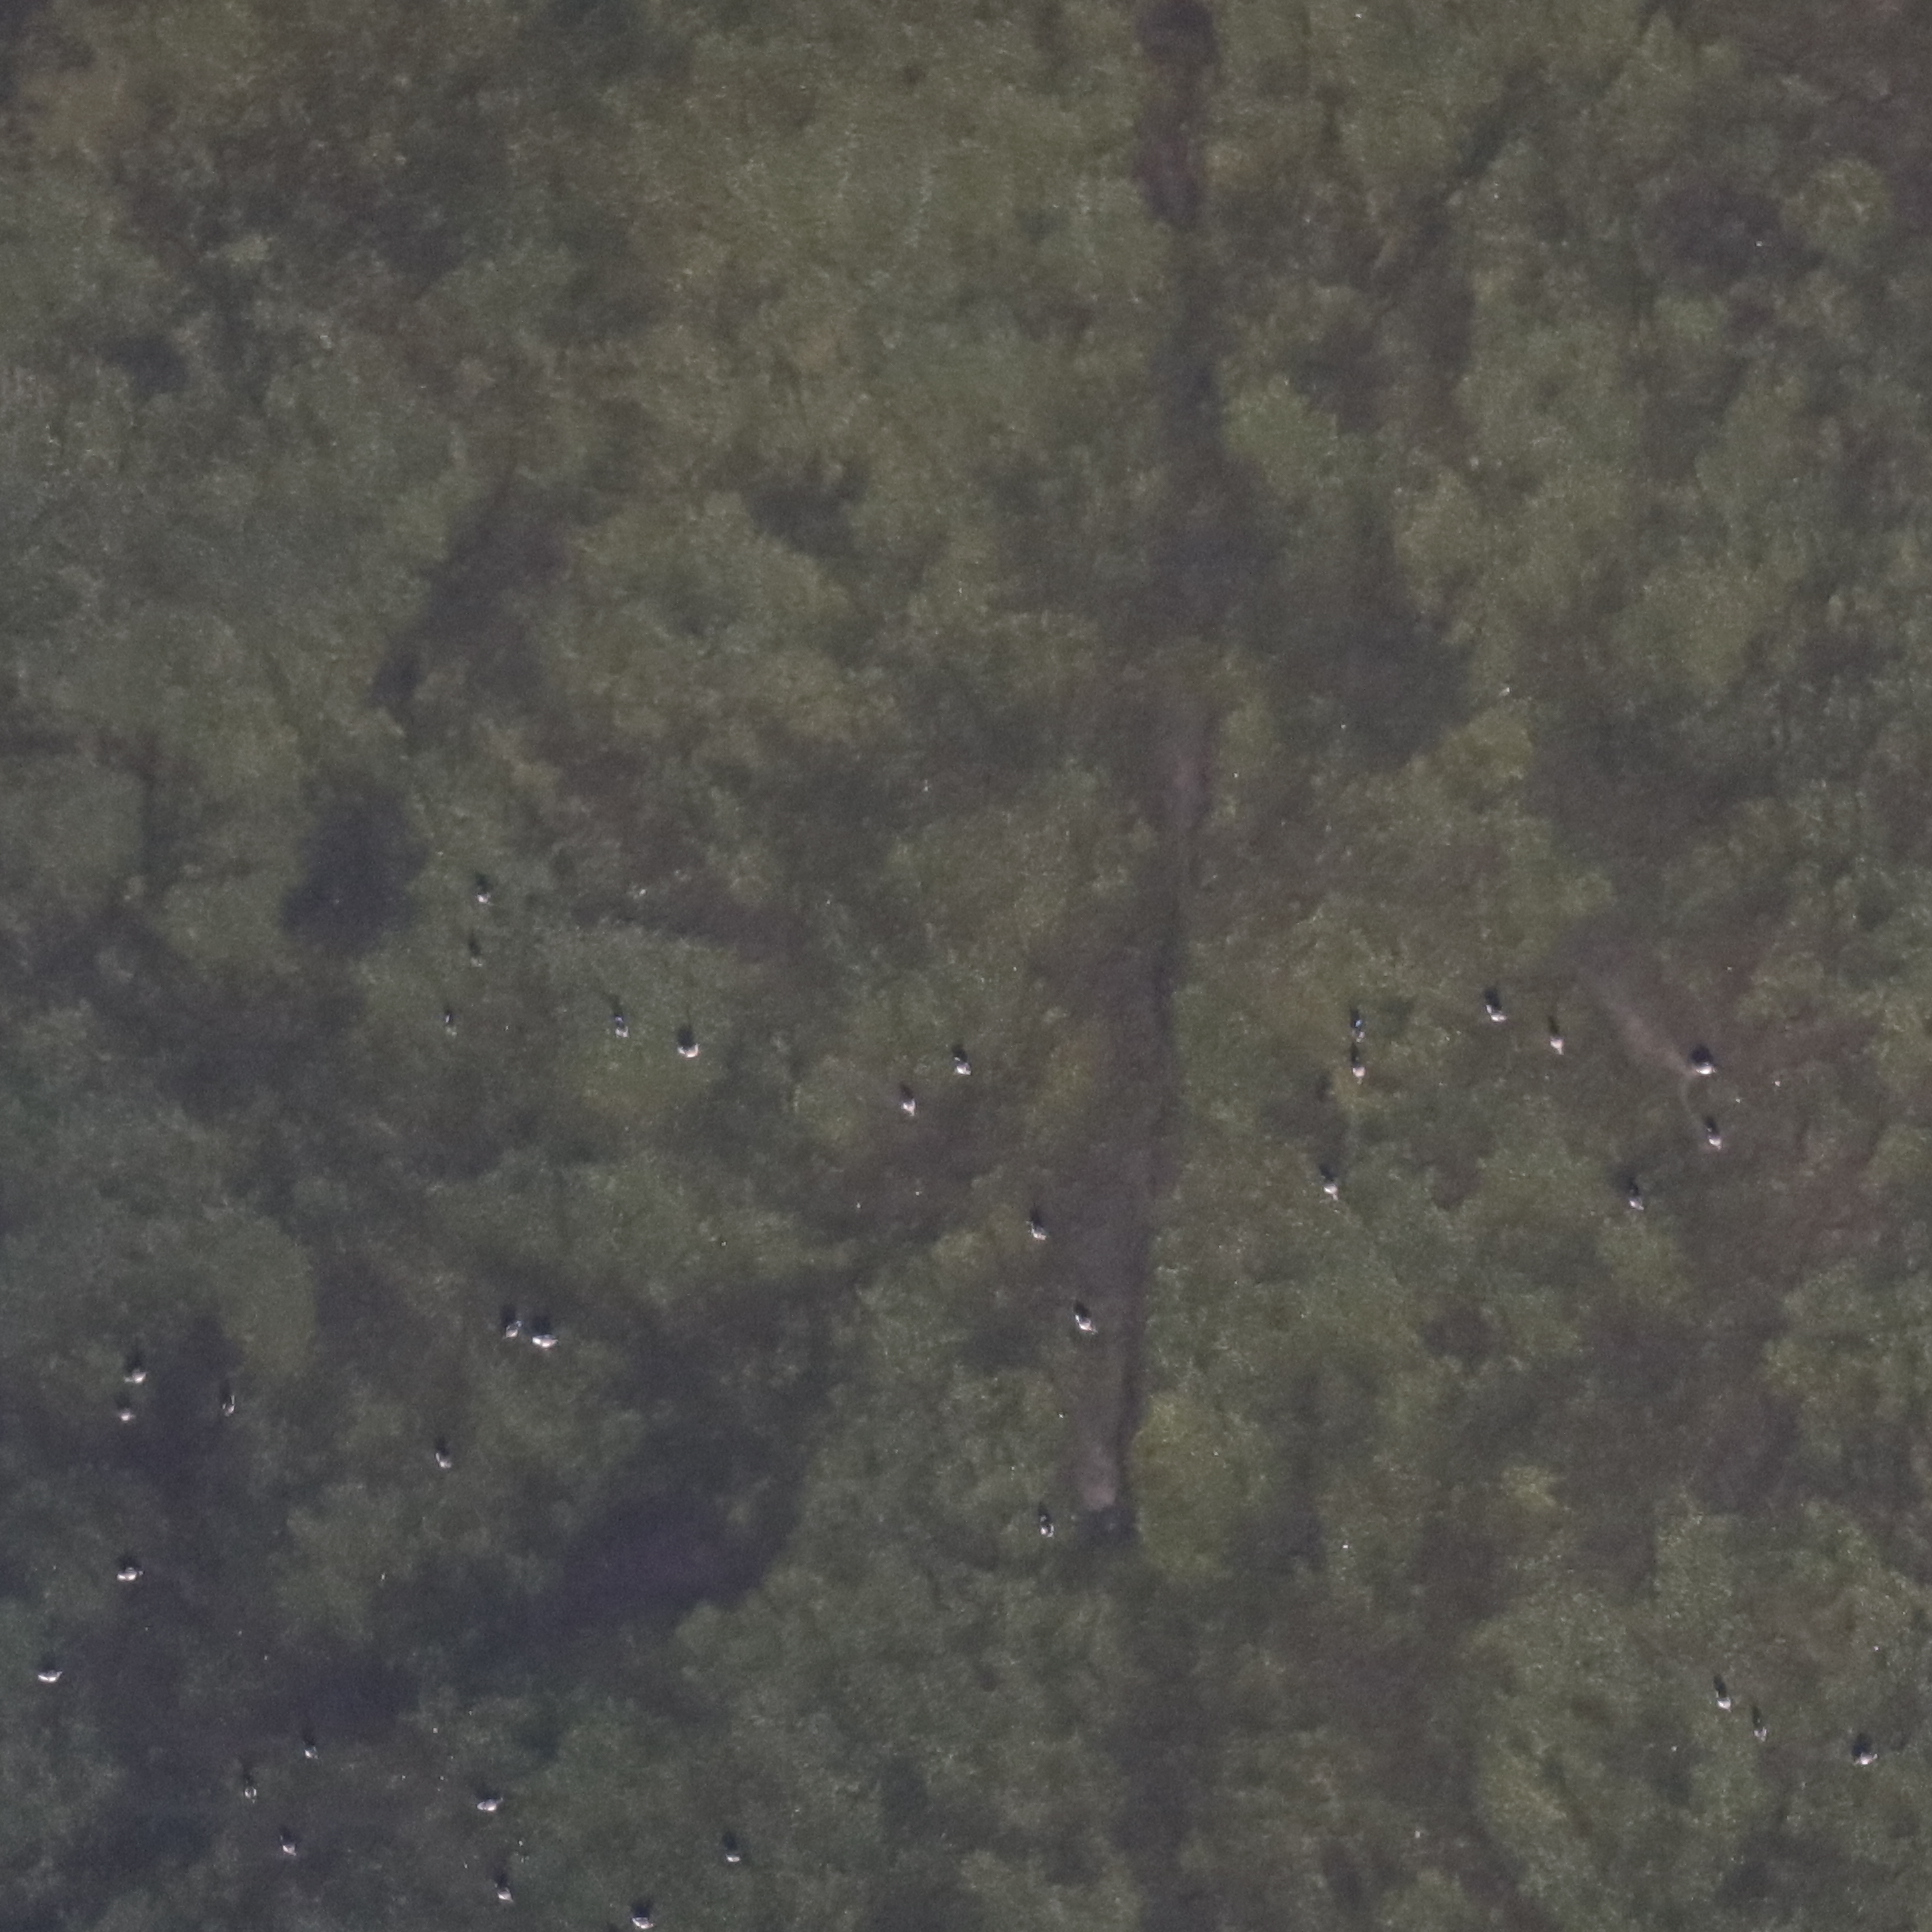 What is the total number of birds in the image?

36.